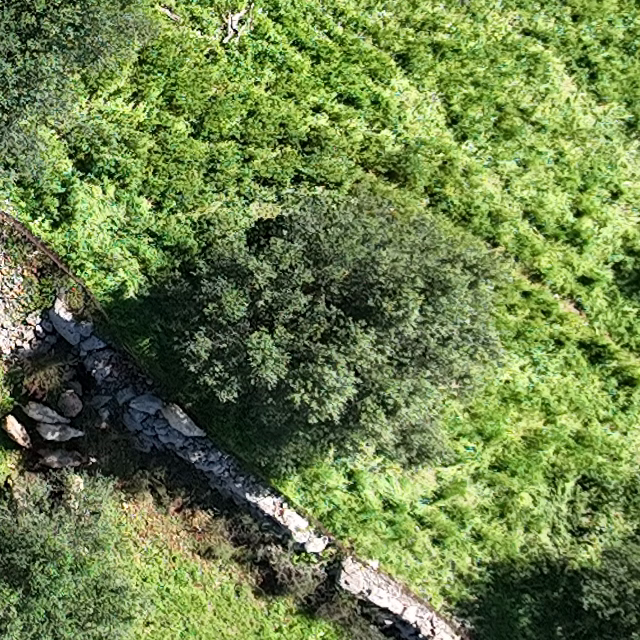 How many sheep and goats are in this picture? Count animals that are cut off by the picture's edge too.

5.